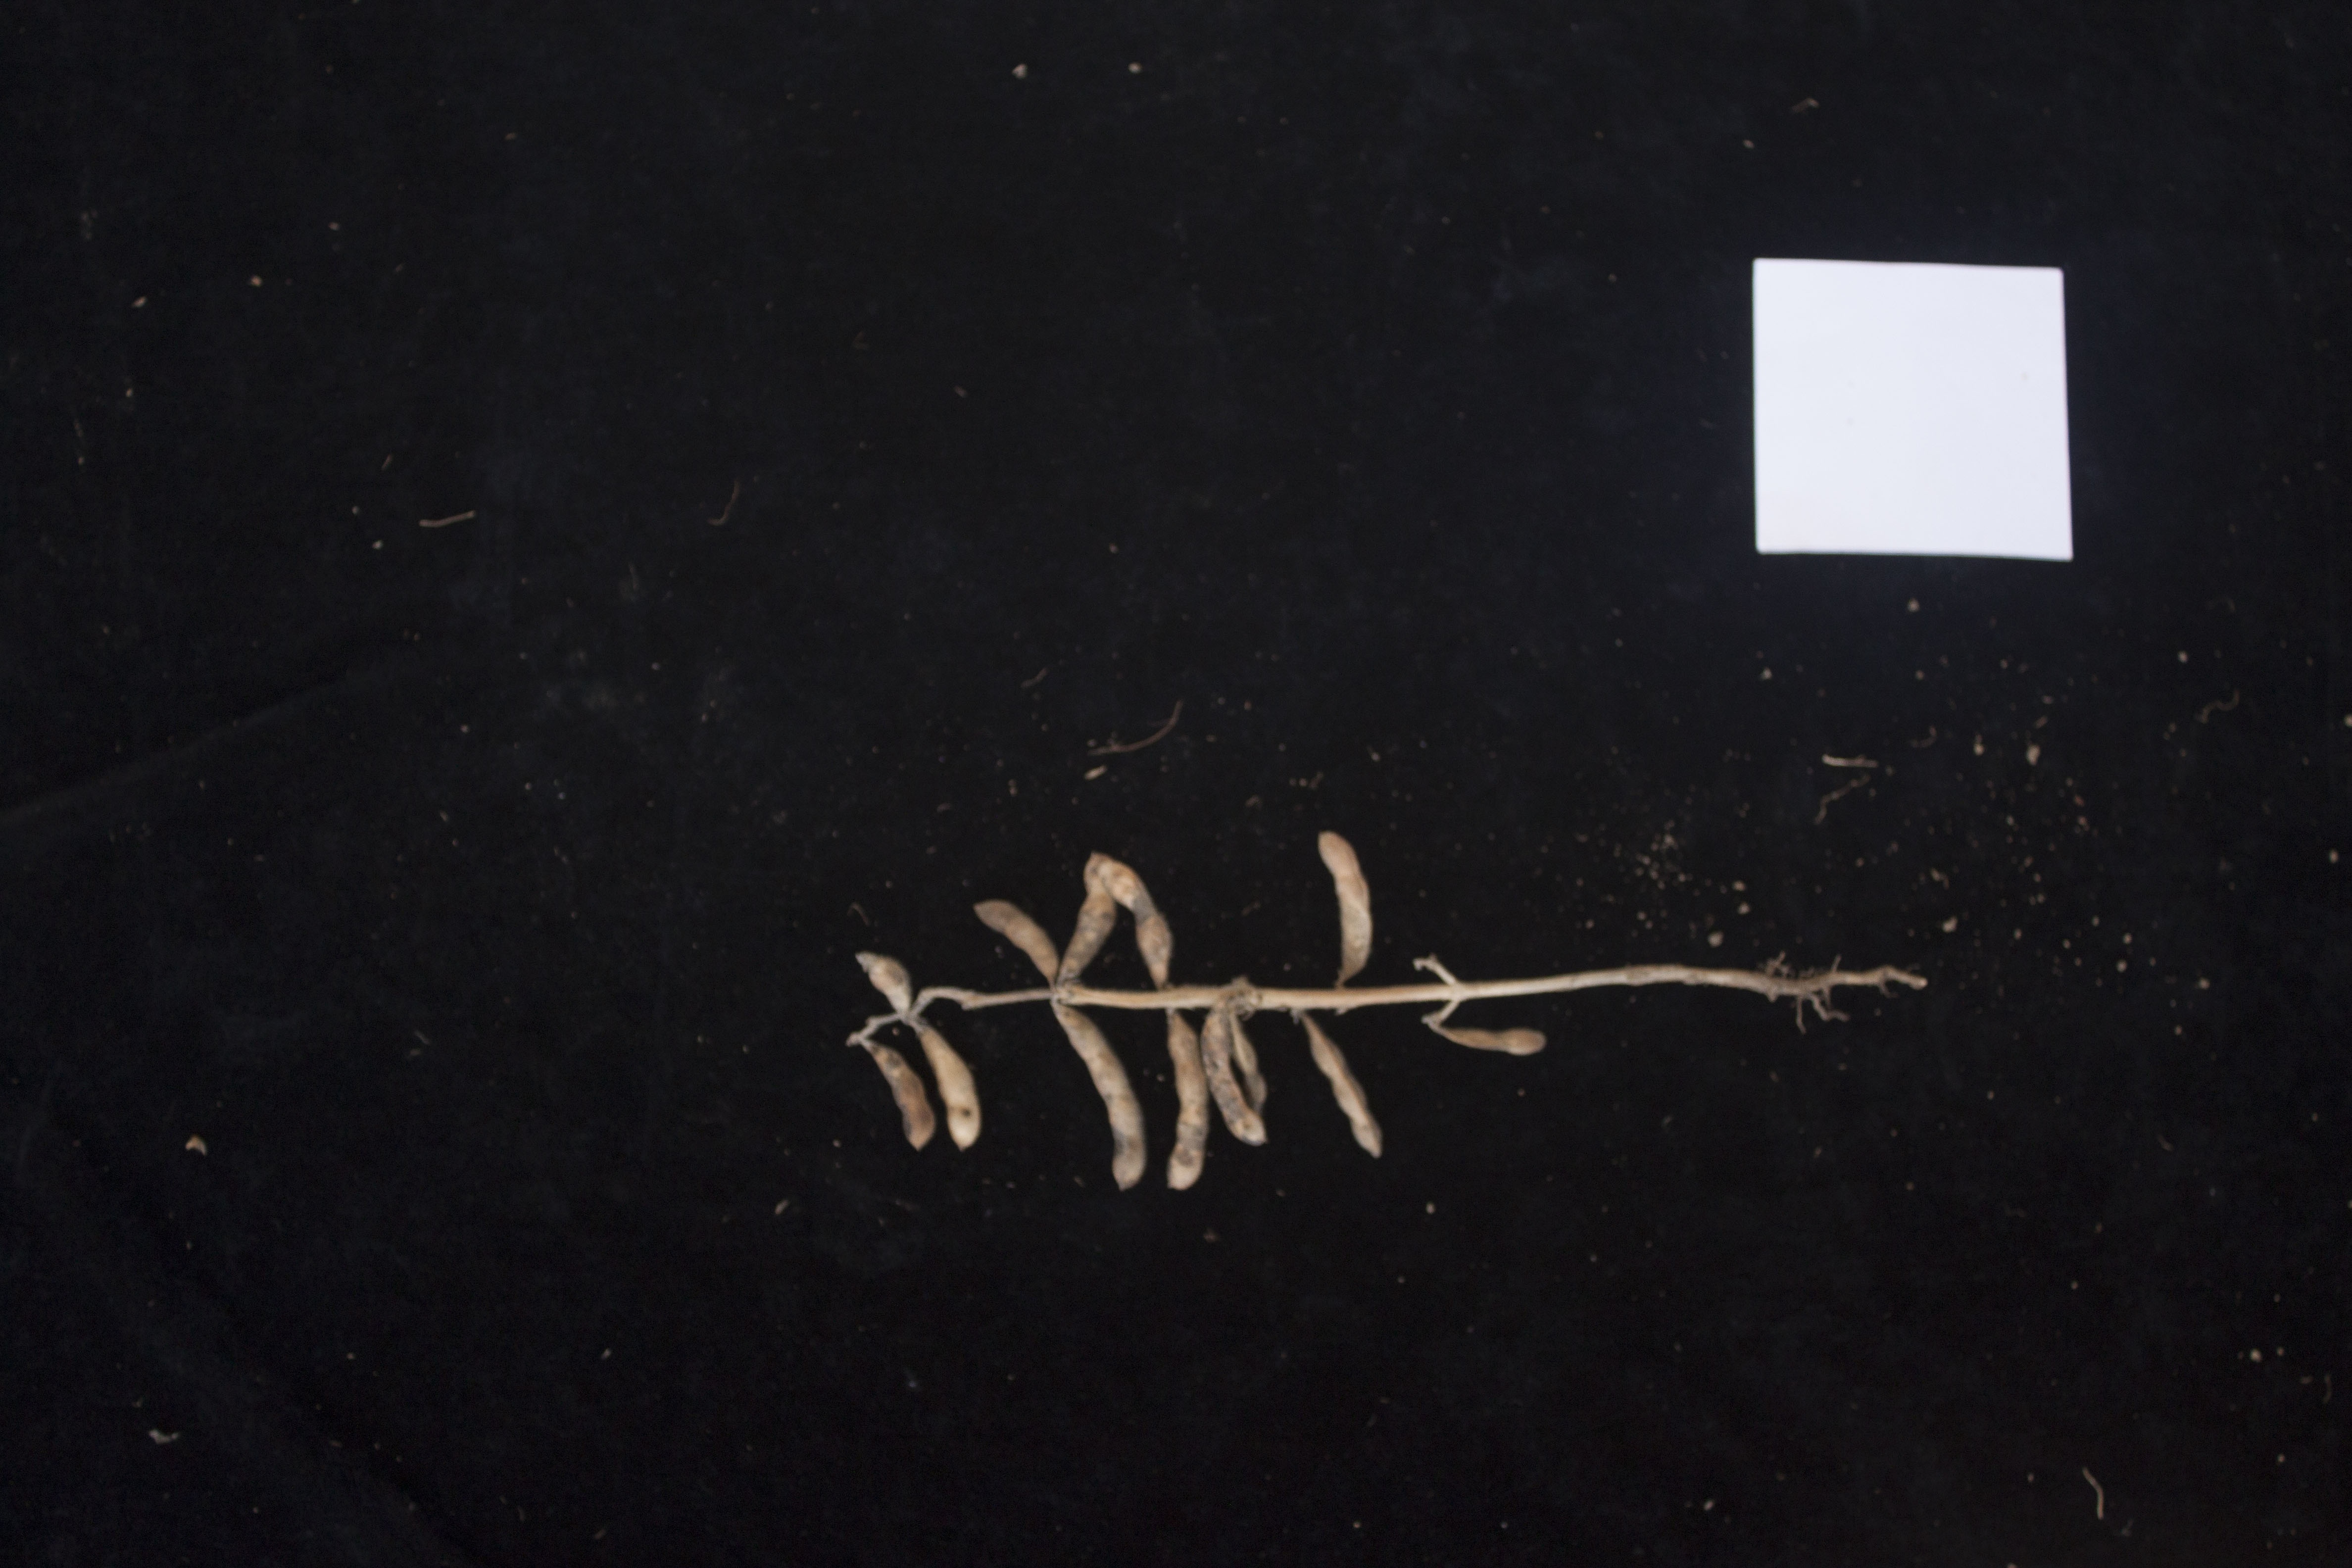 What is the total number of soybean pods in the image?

13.